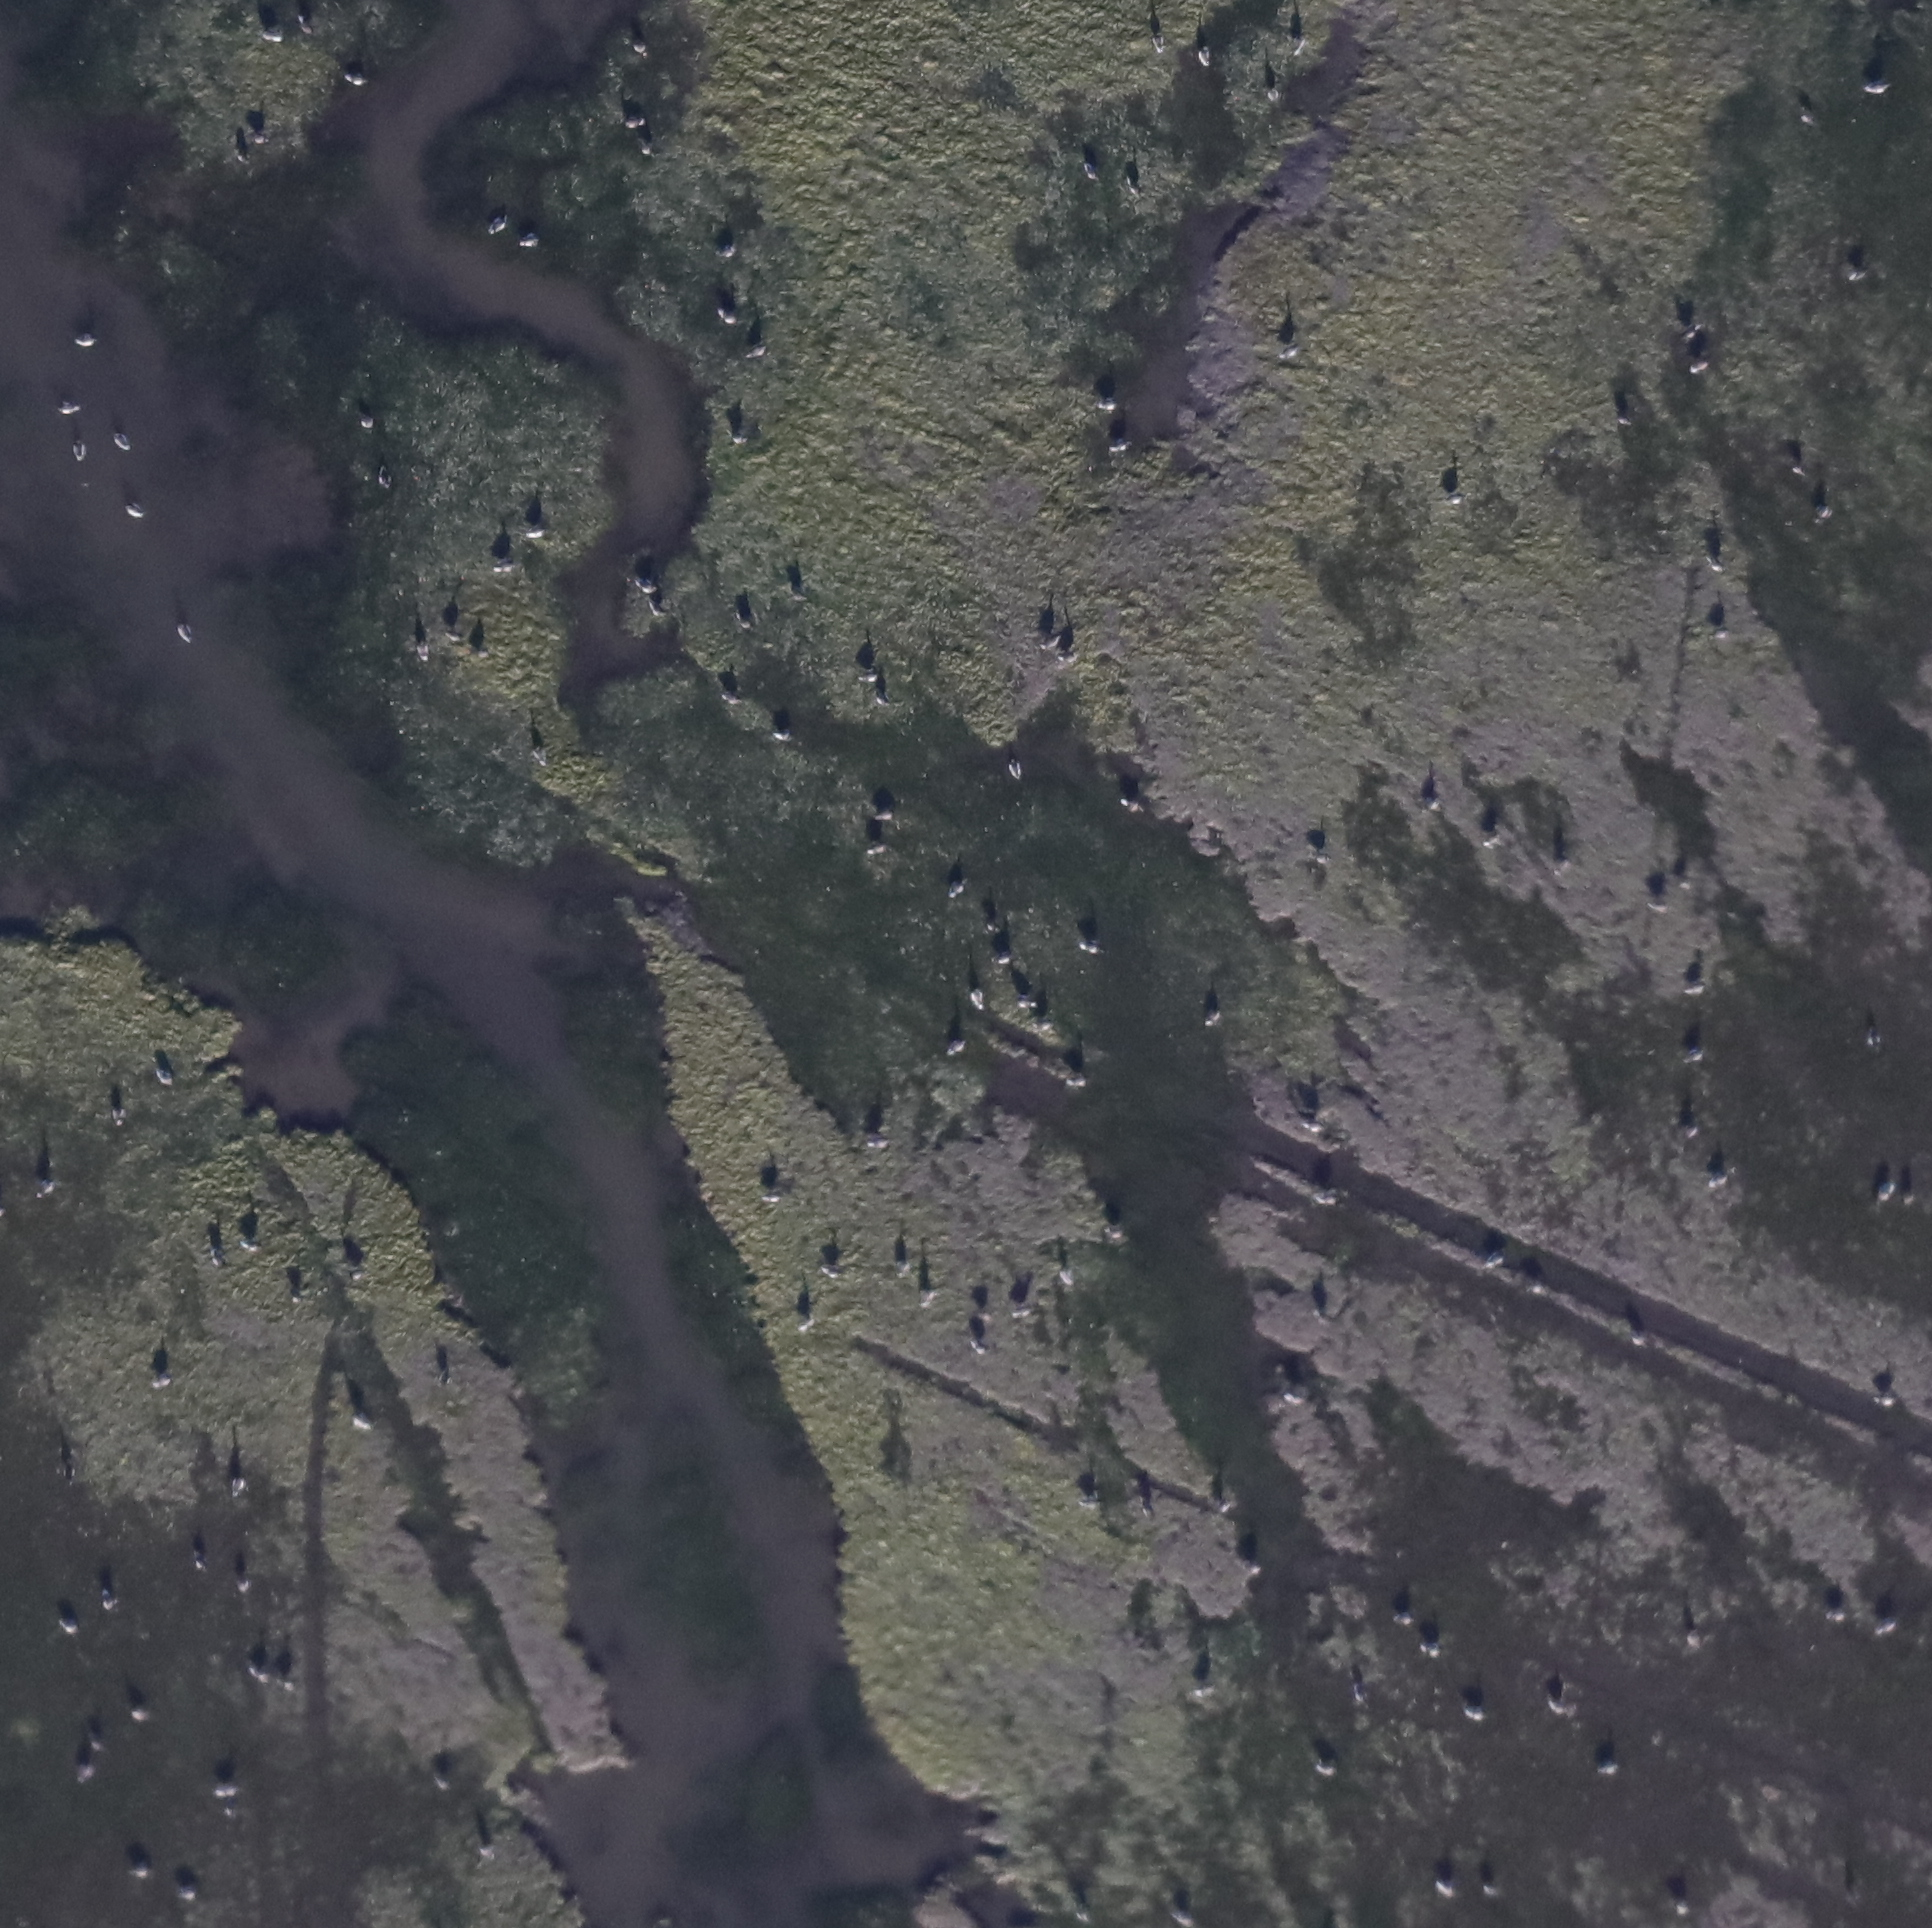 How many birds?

145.